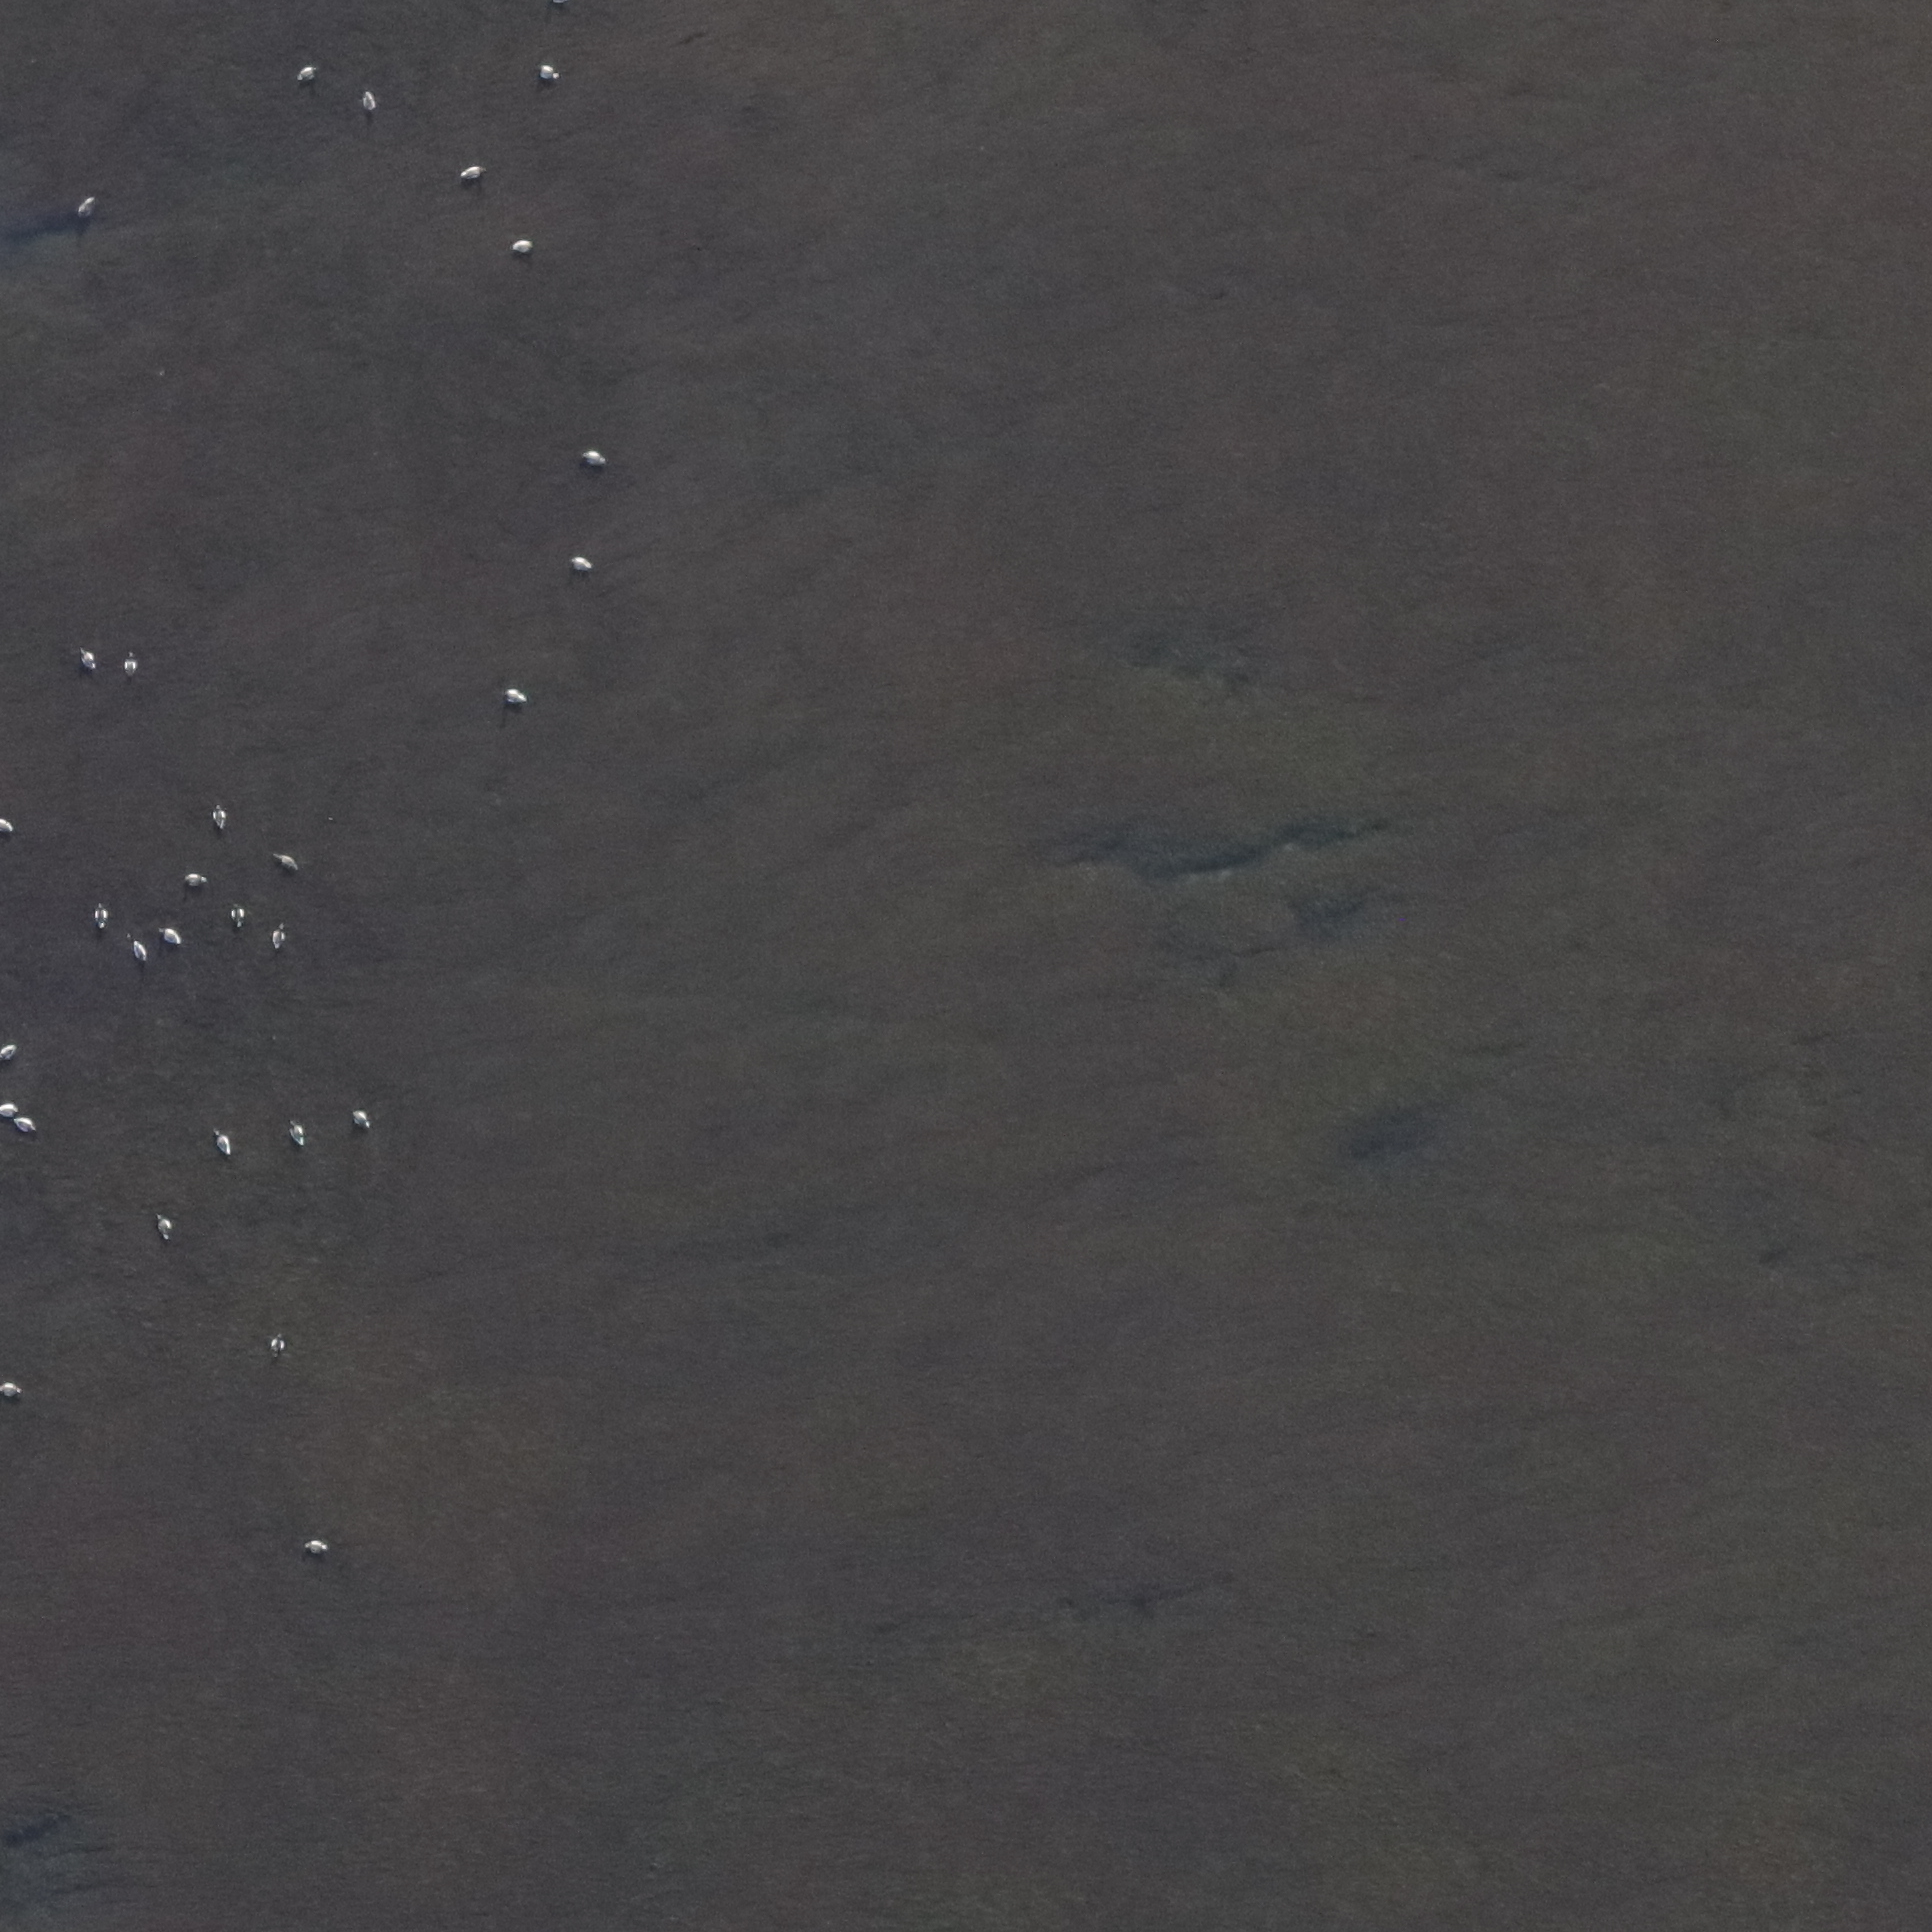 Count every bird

30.